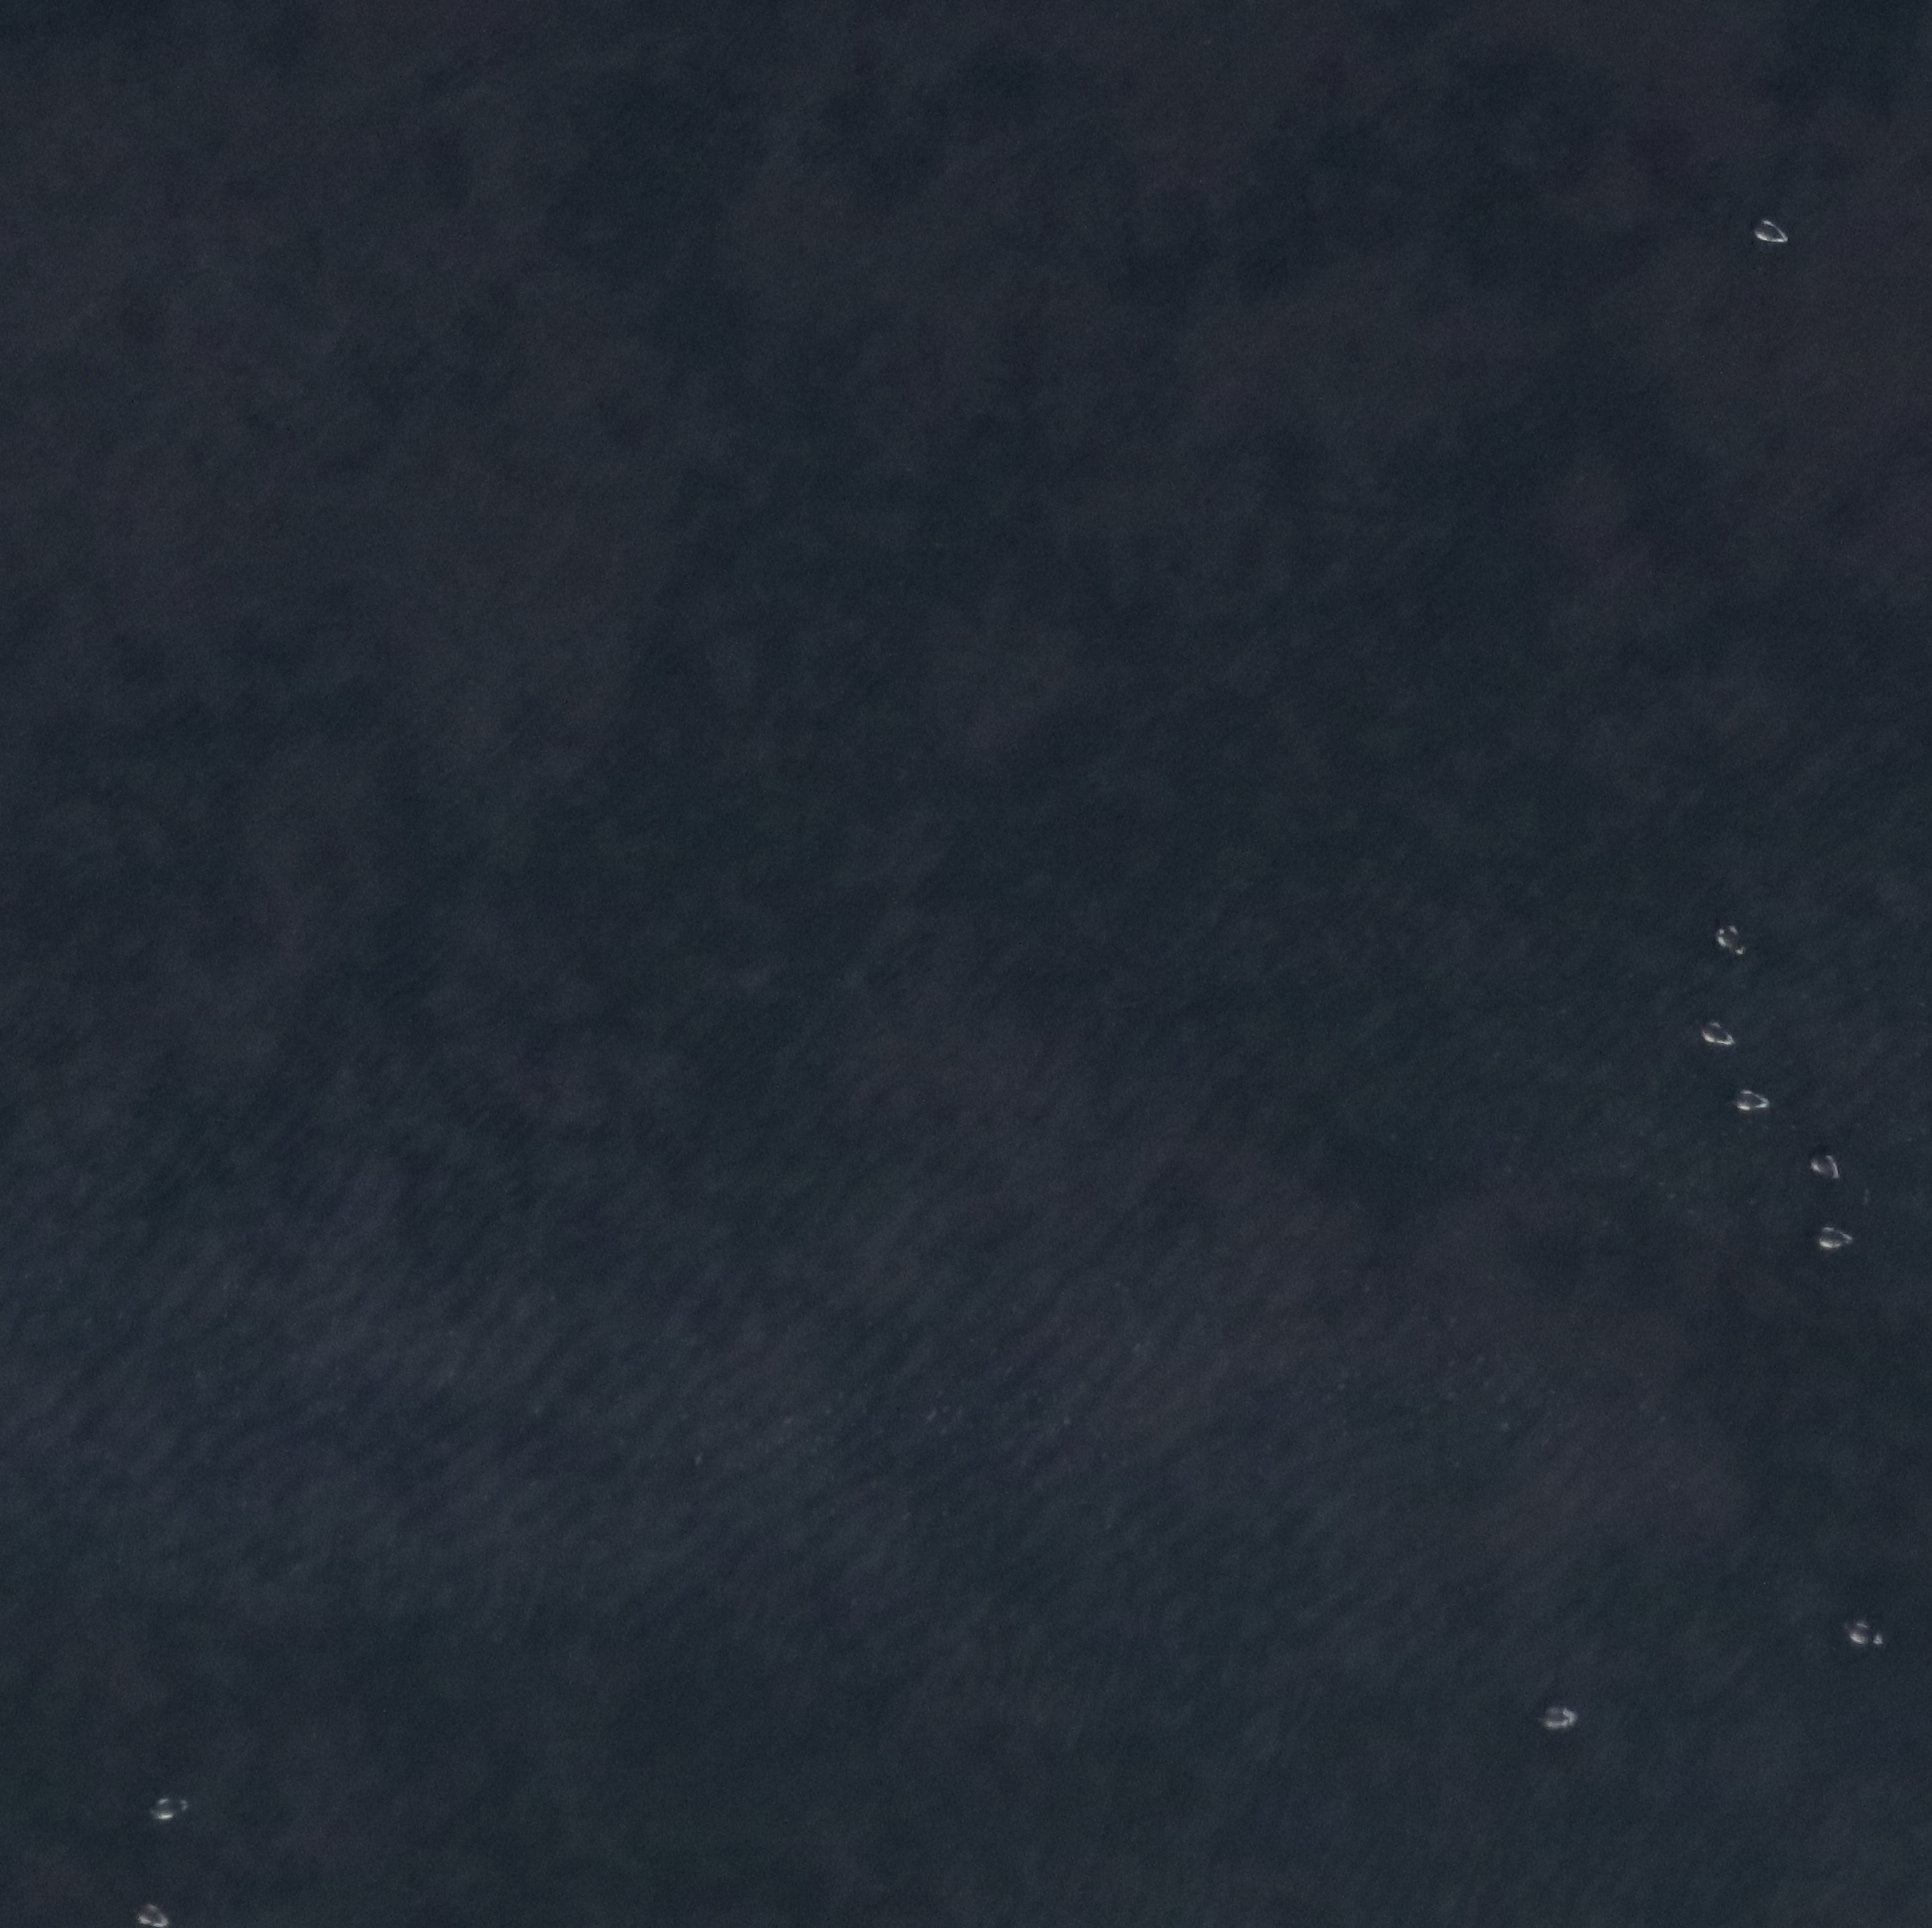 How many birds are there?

10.